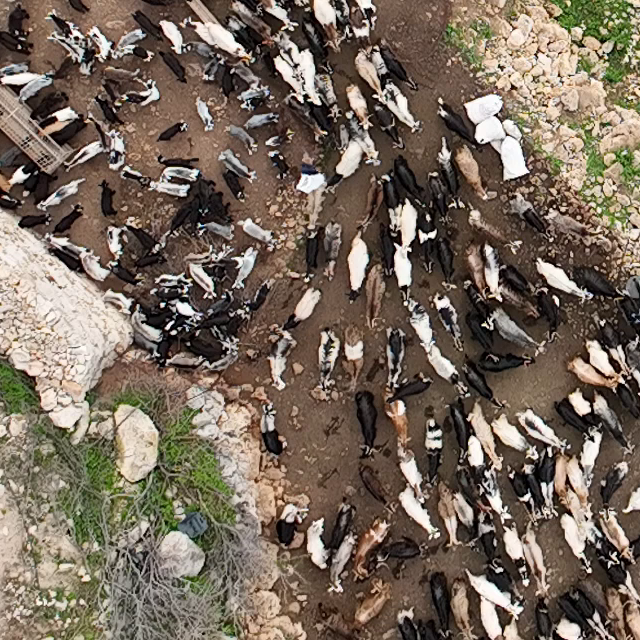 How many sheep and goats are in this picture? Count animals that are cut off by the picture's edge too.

222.